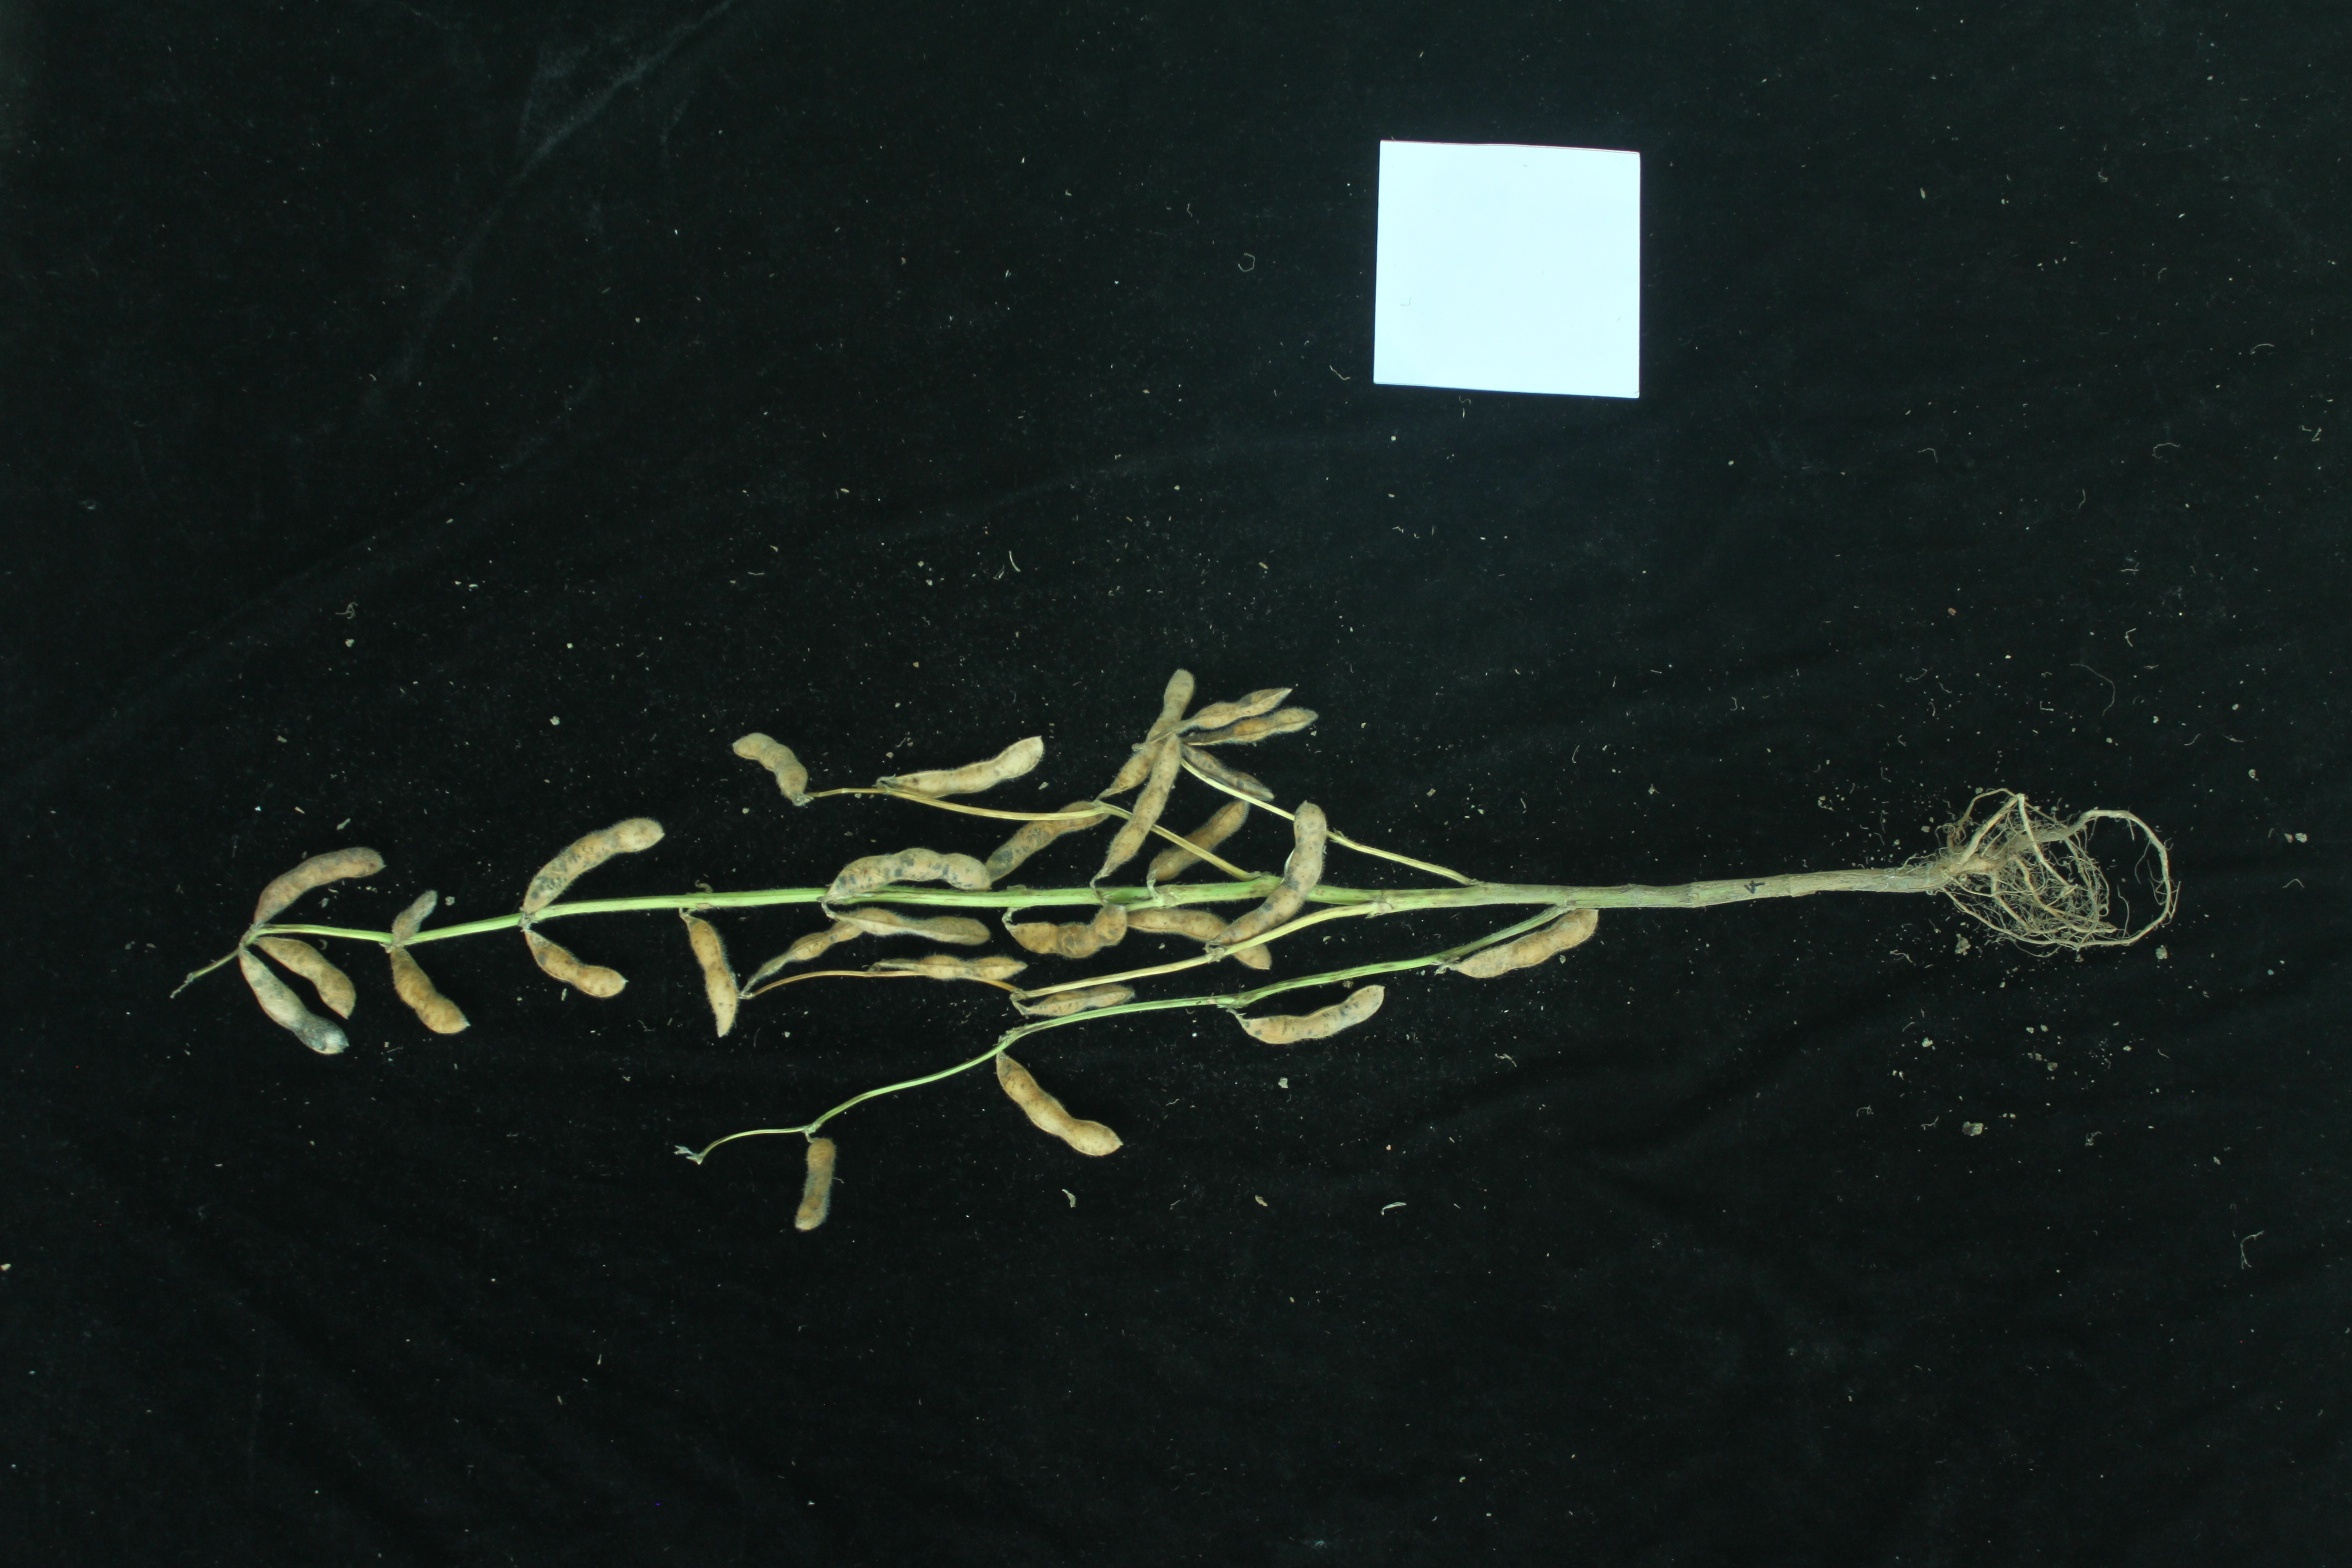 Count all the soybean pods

29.